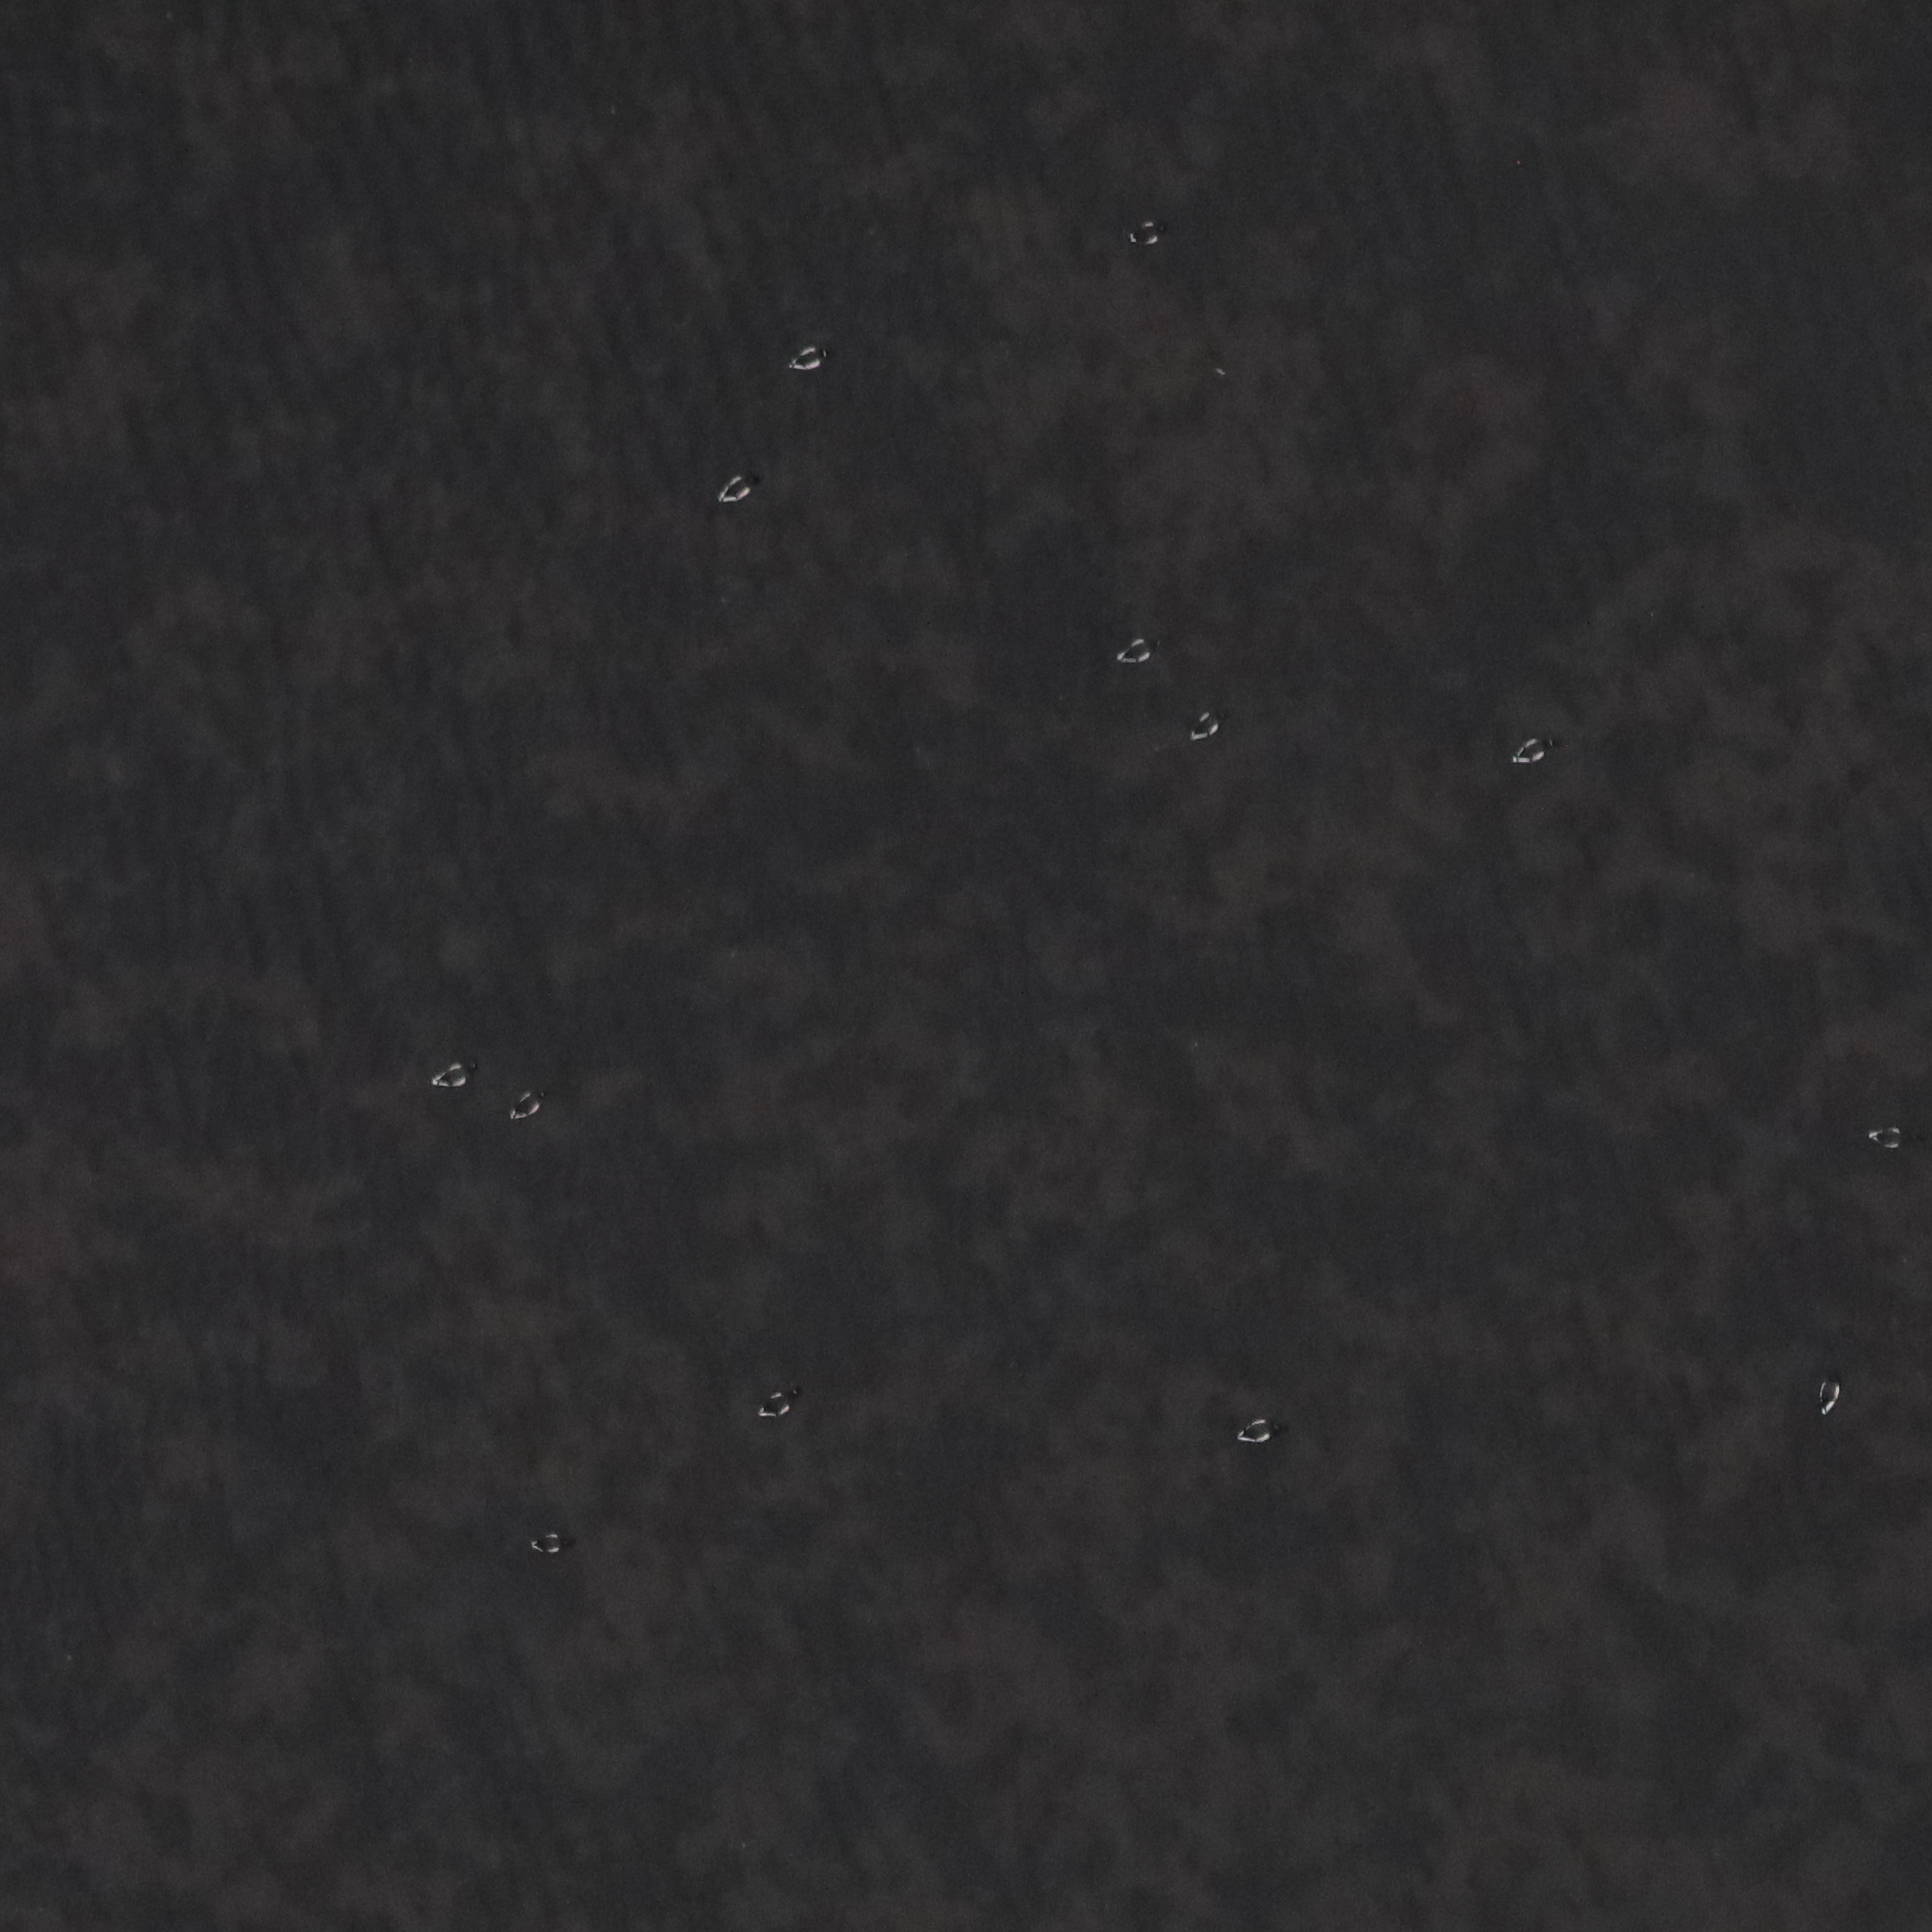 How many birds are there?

13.